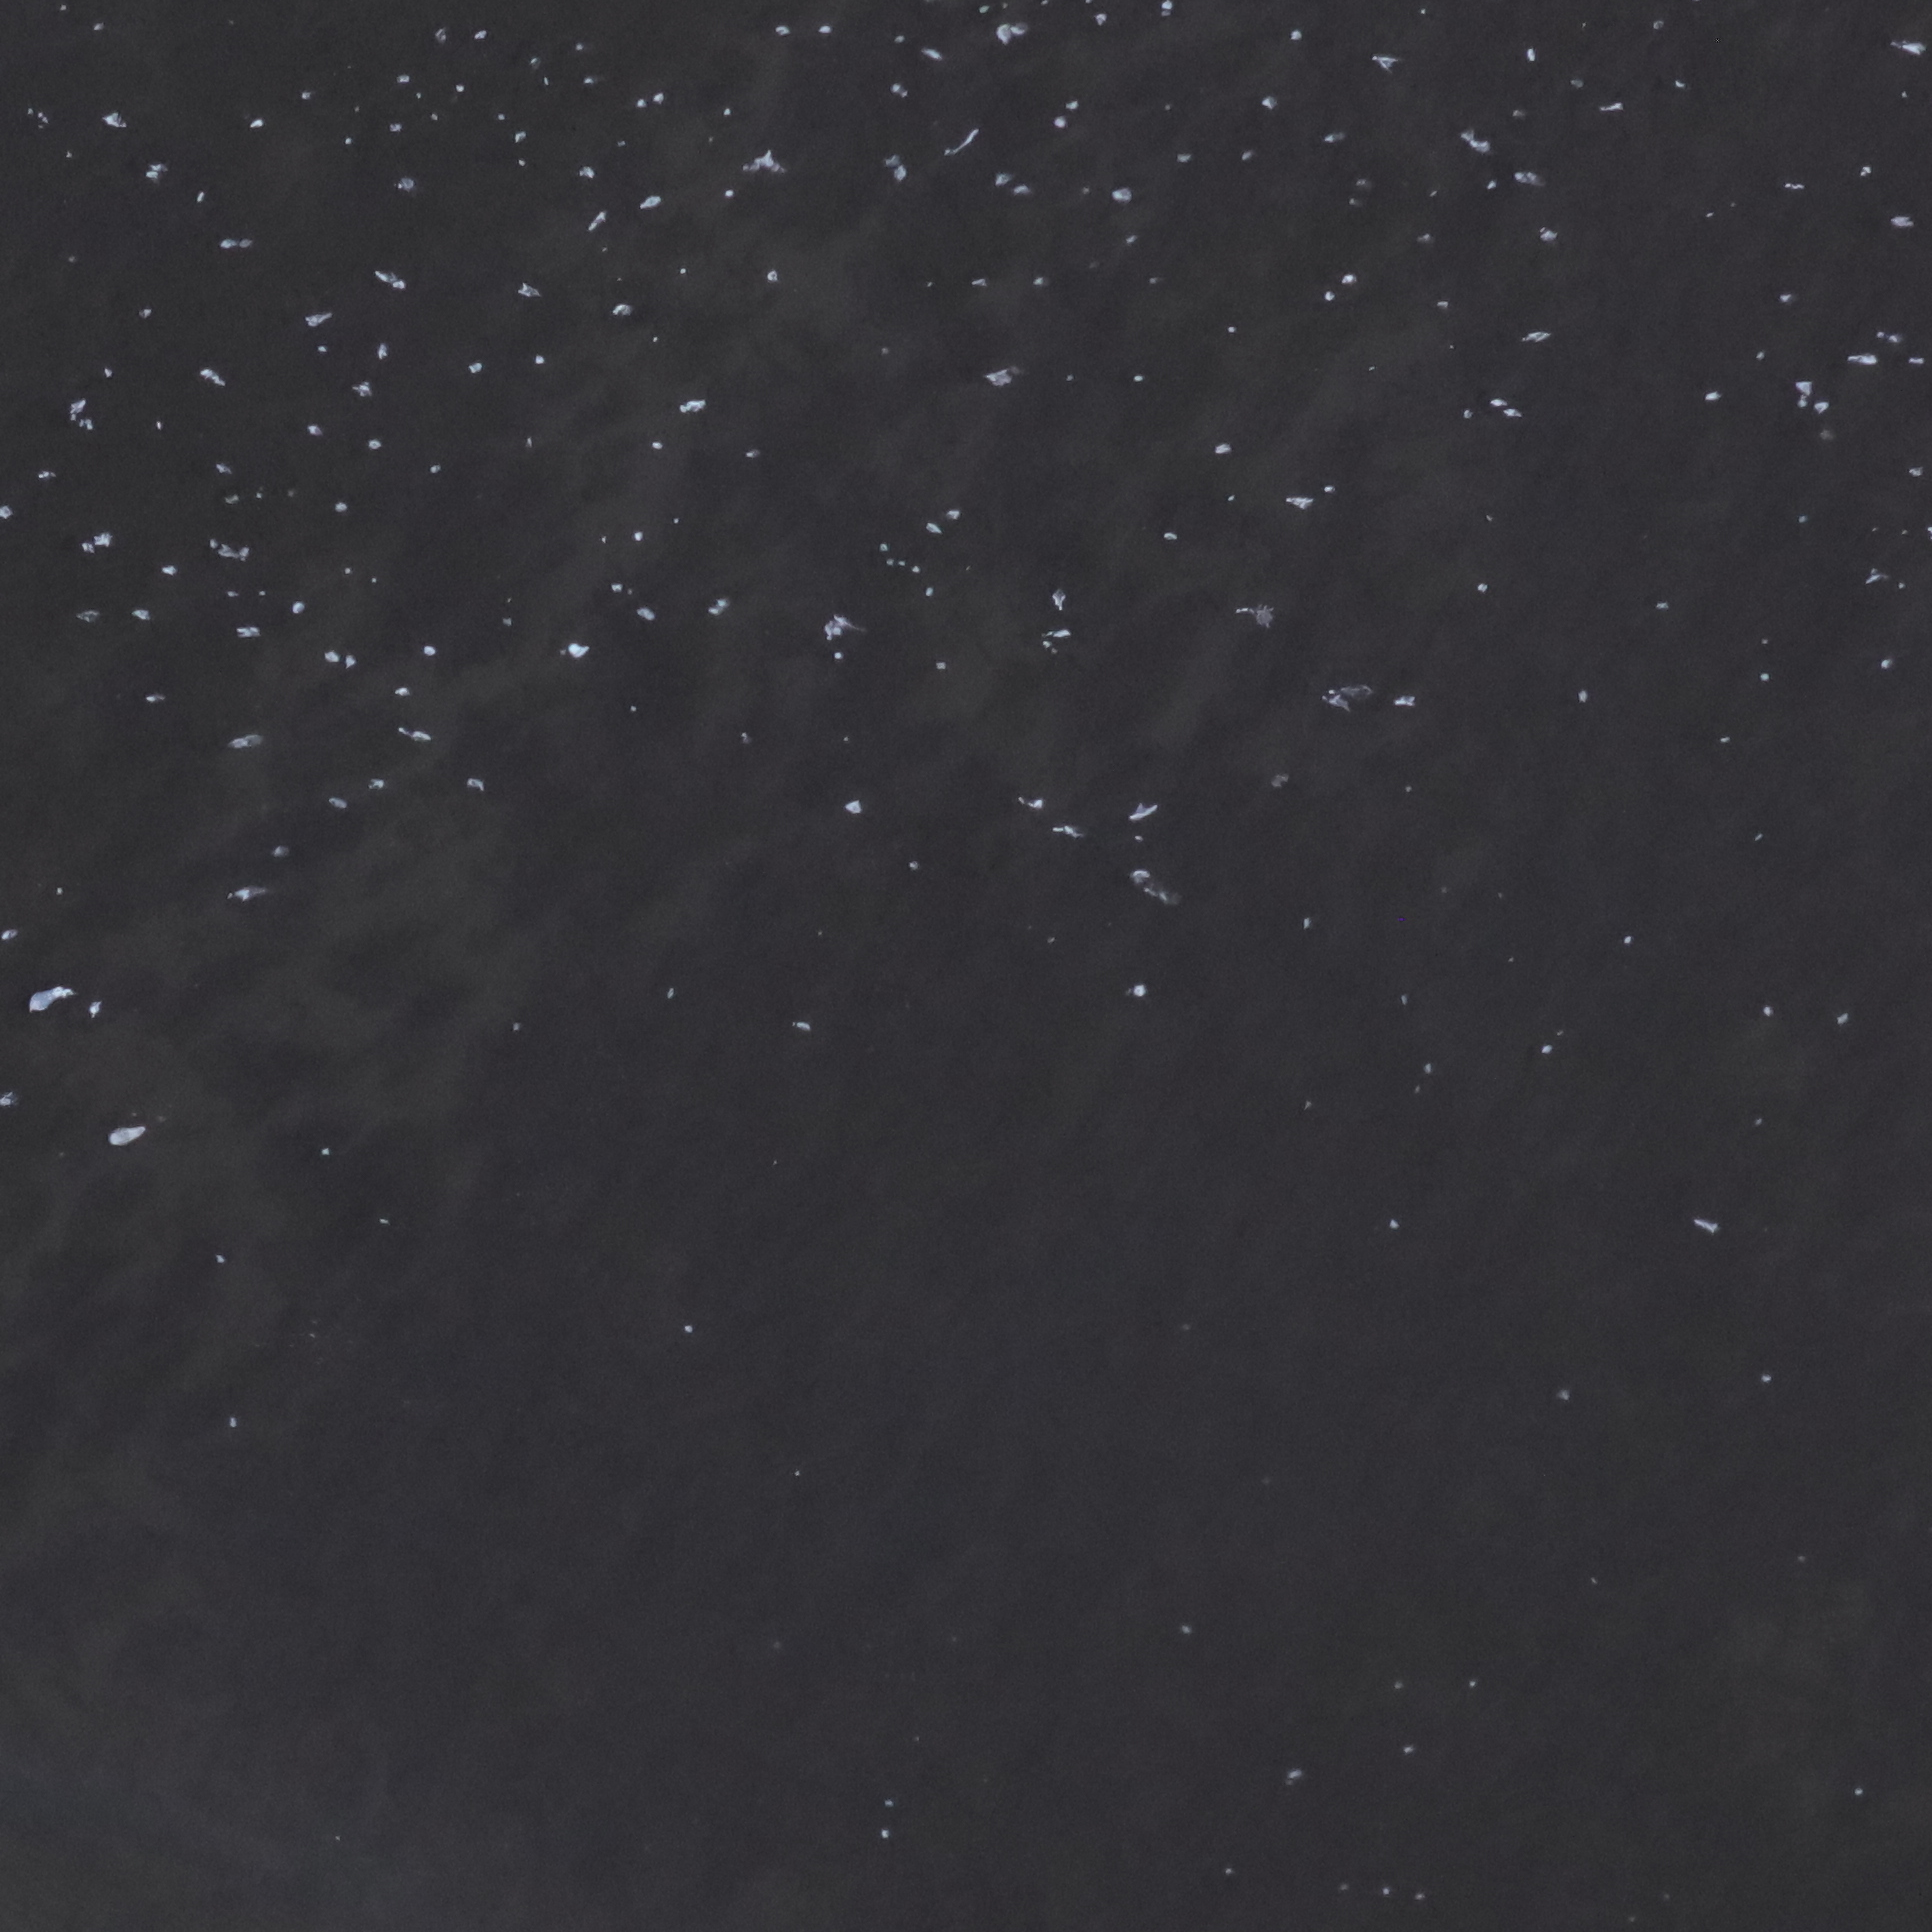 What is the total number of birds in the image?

2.